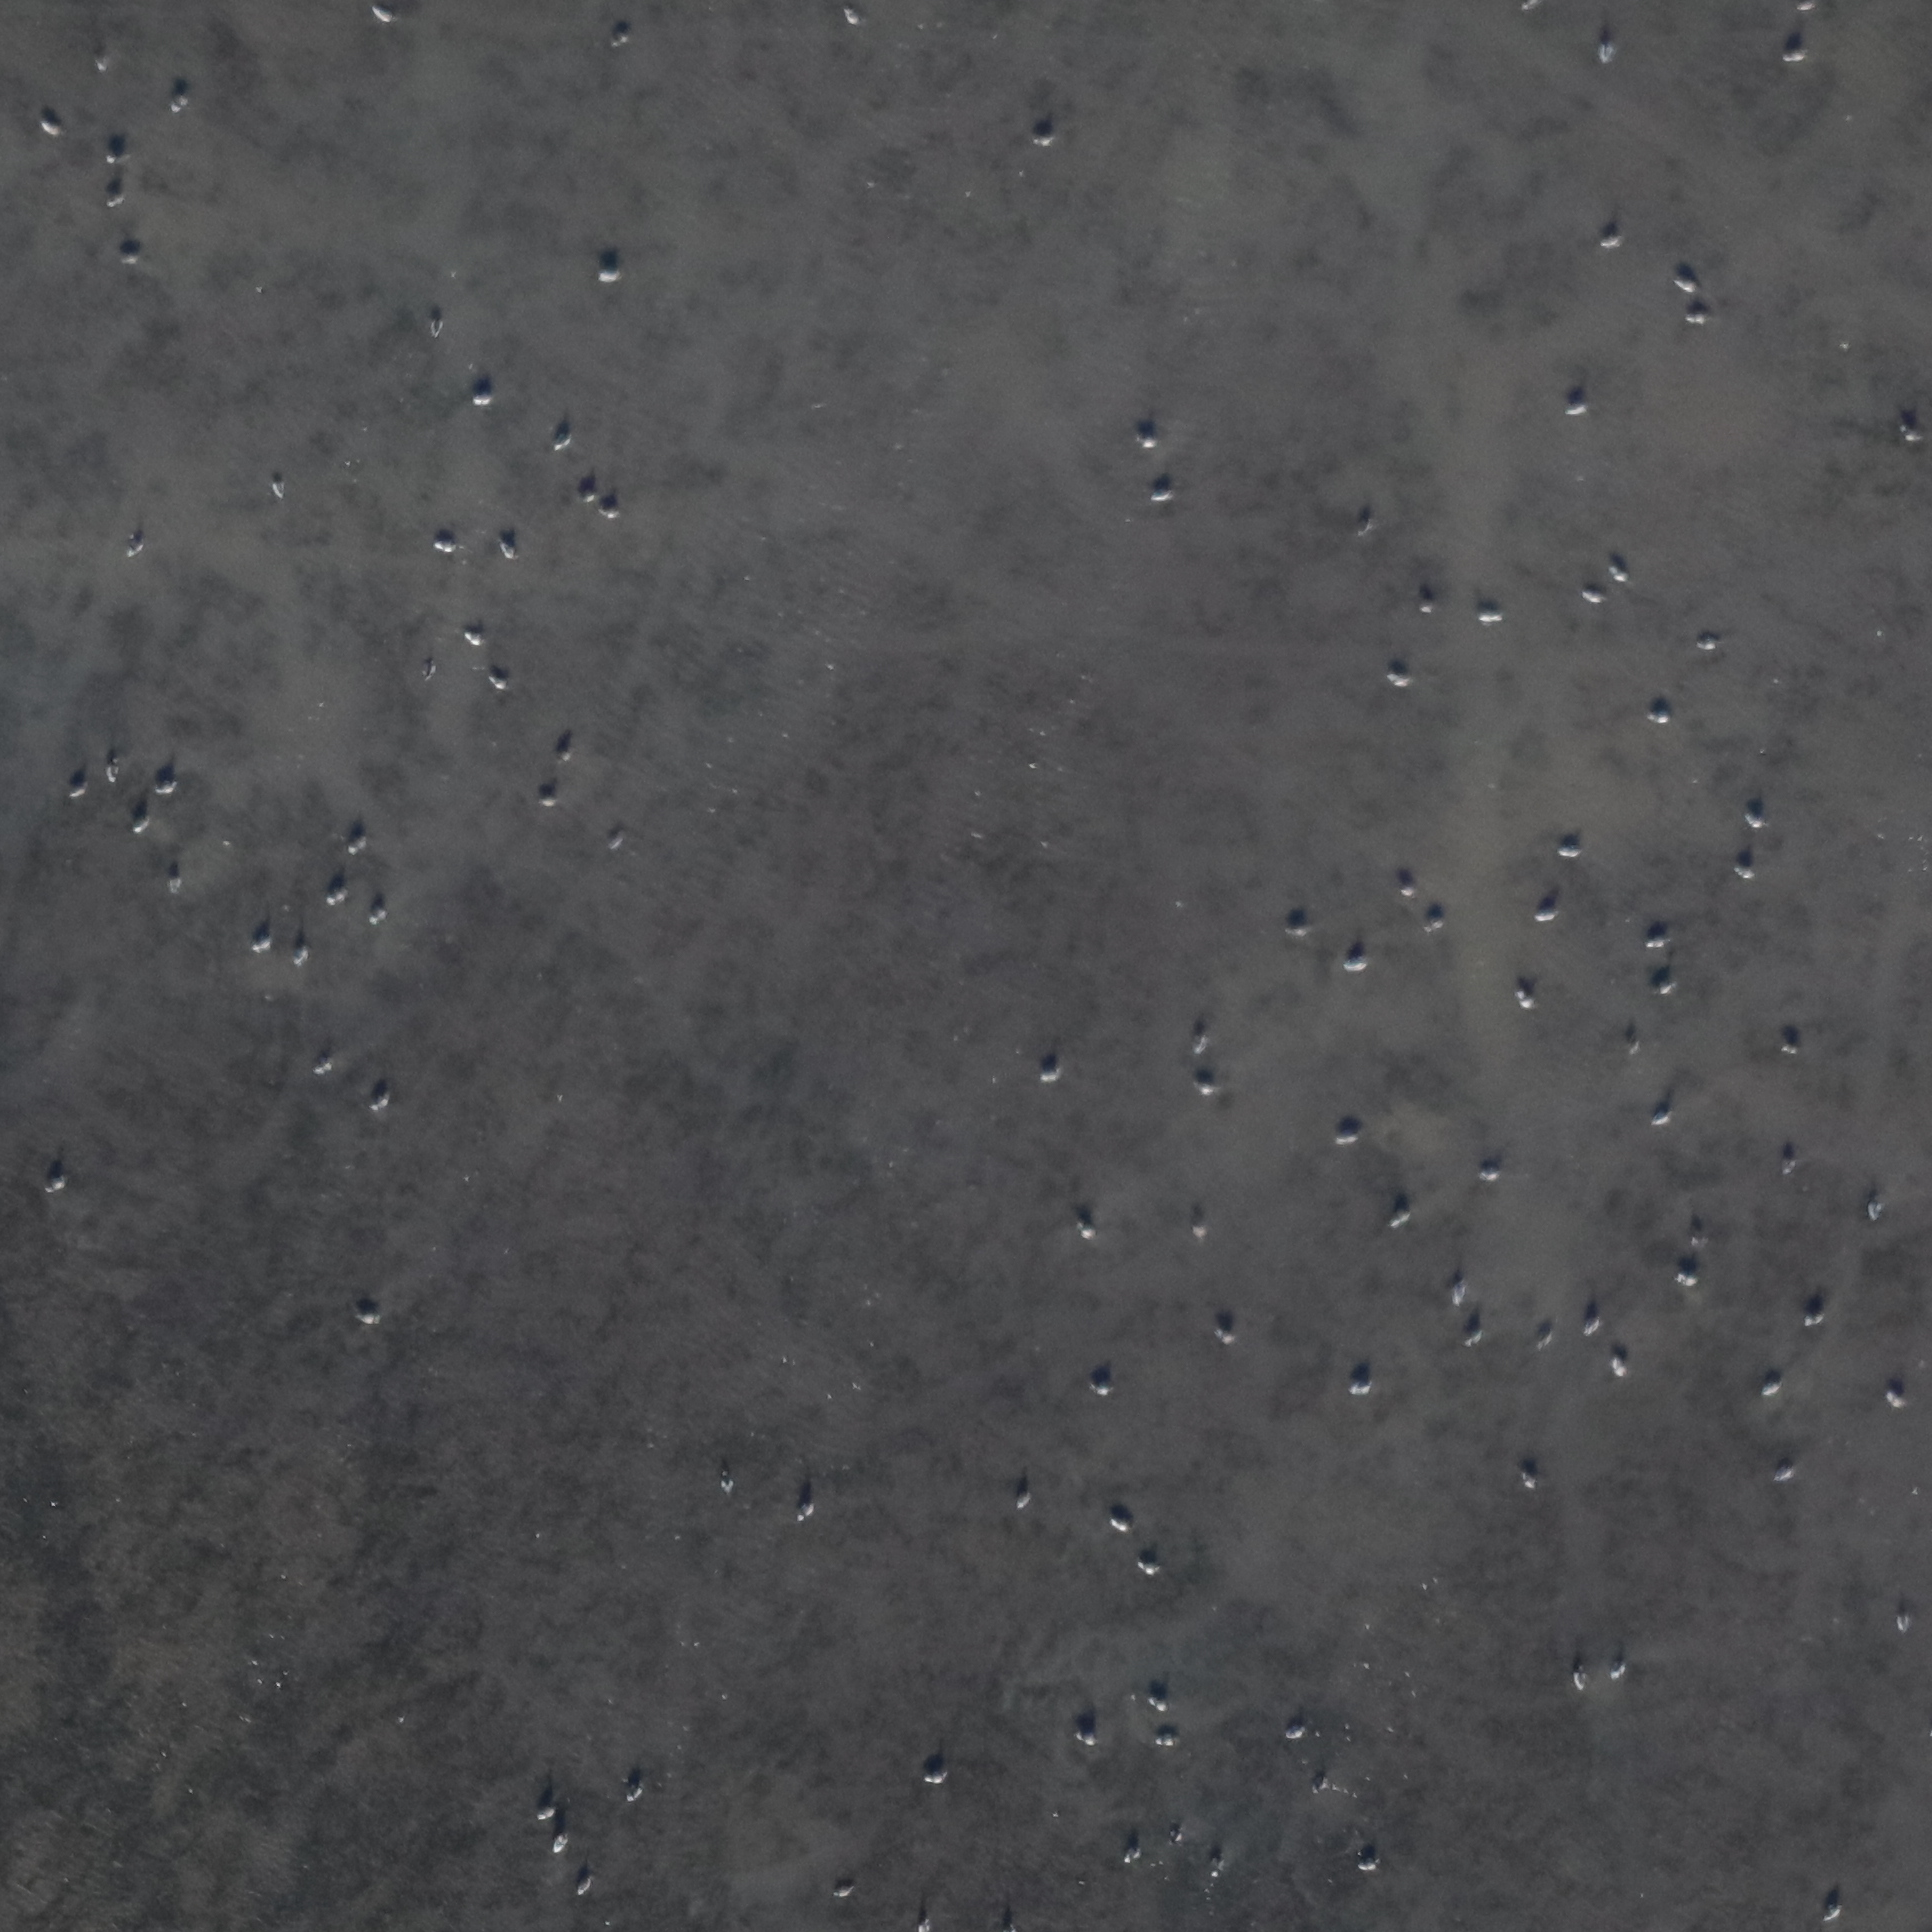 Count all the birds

123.